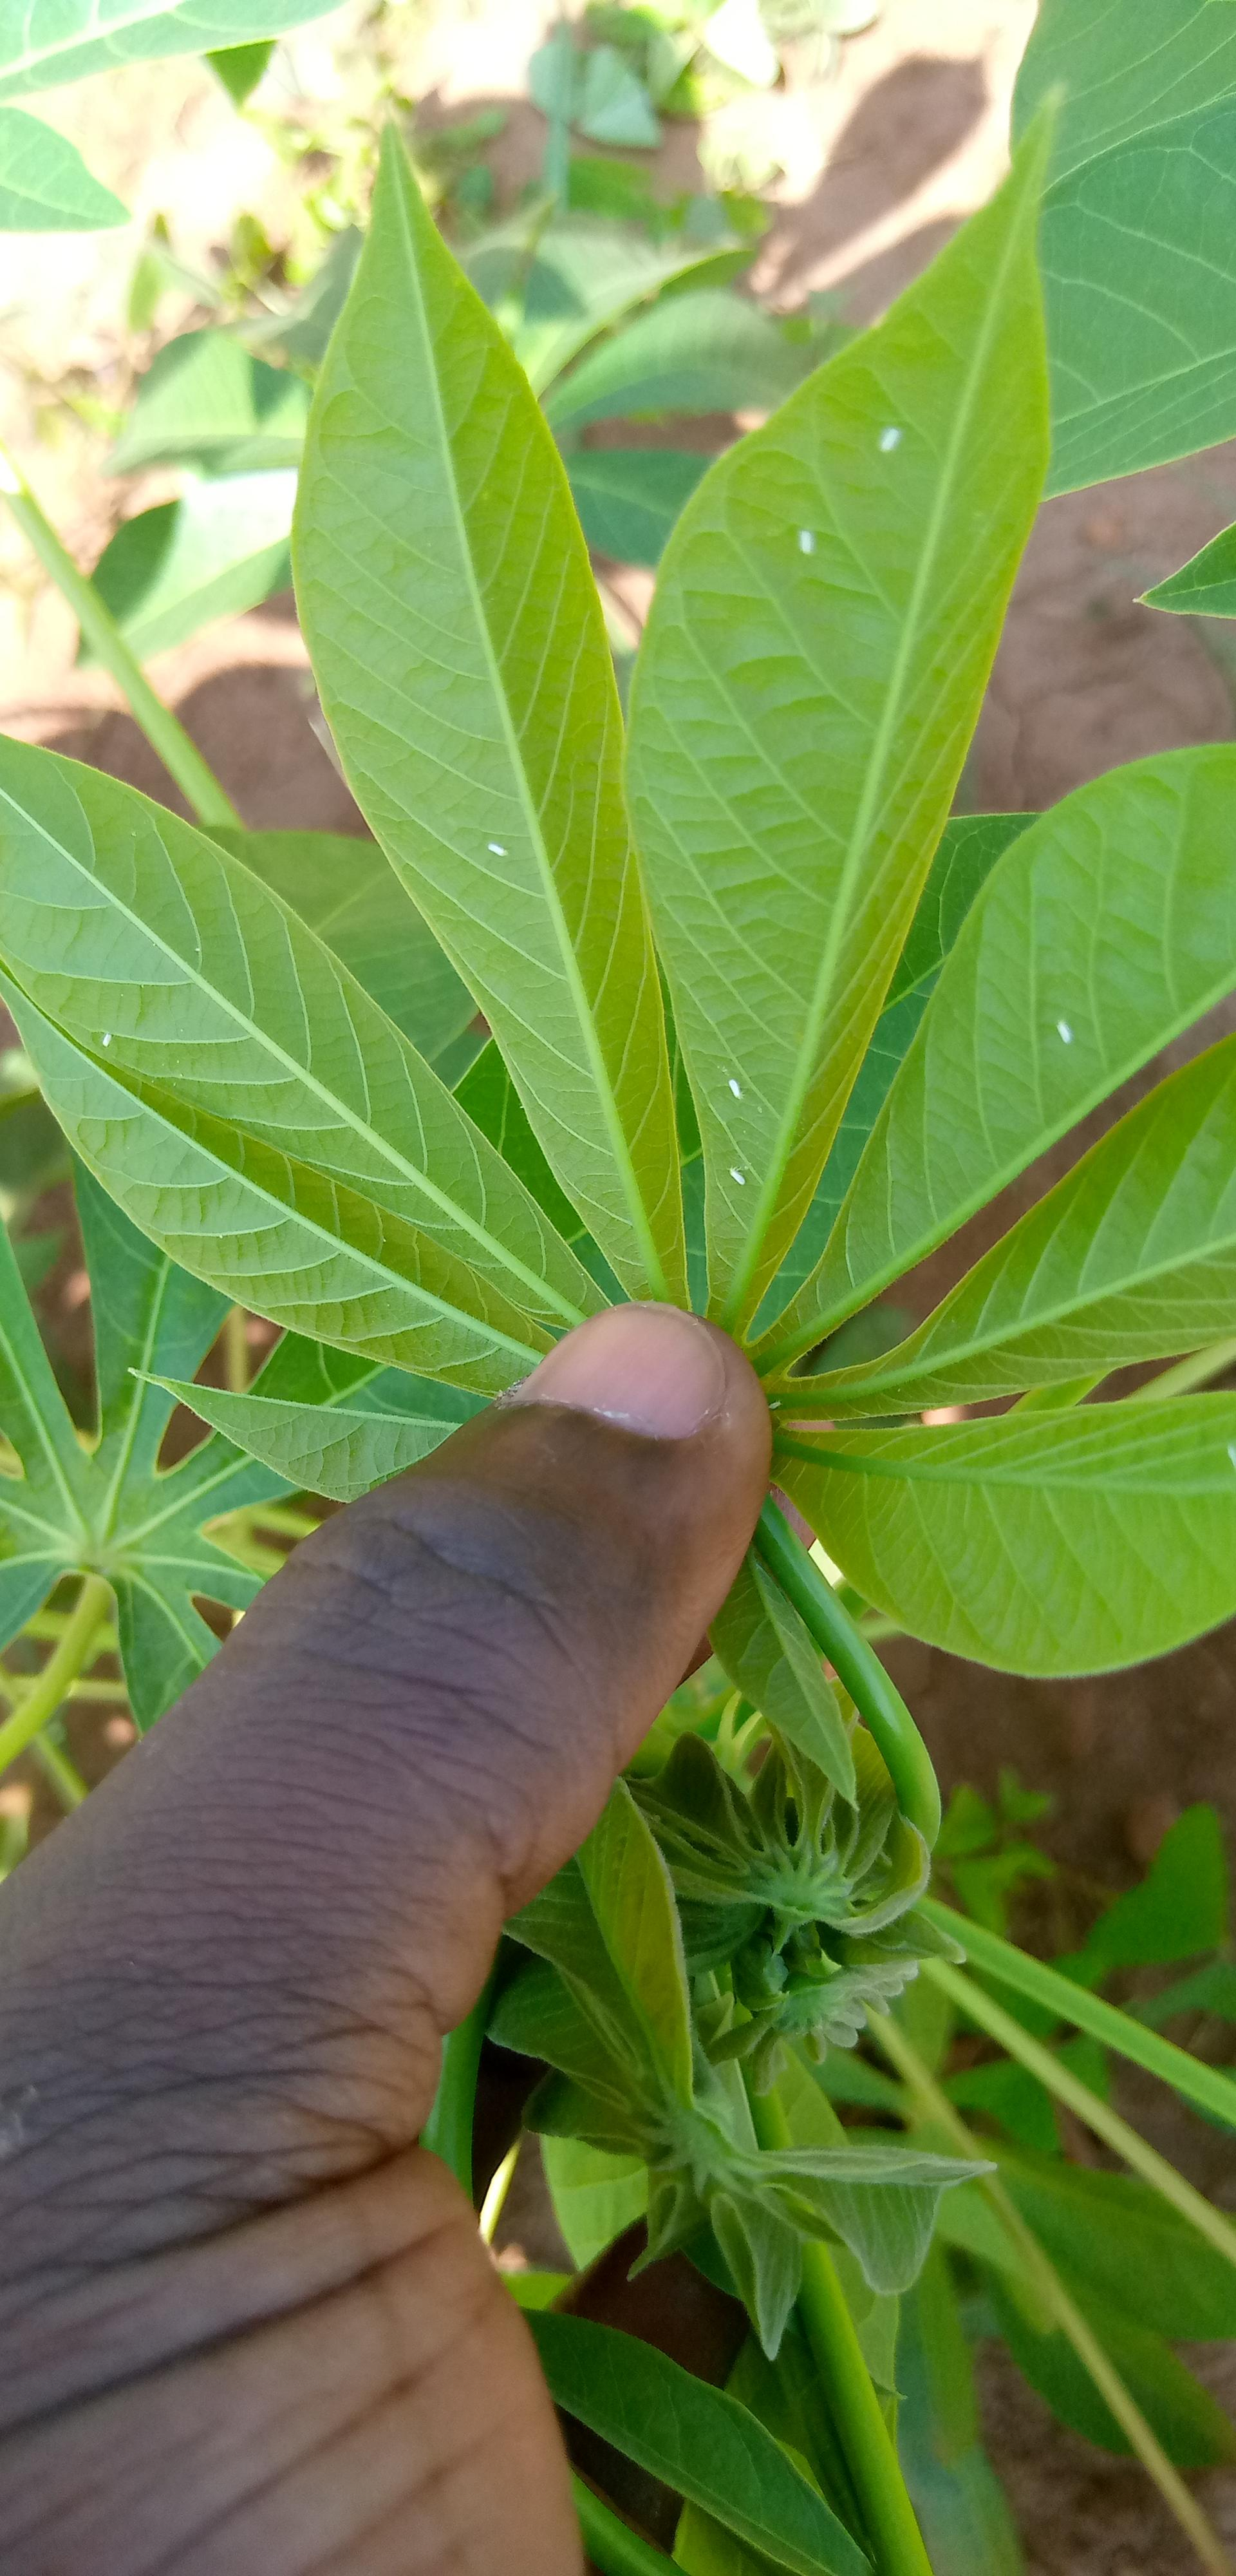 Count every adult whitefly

7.